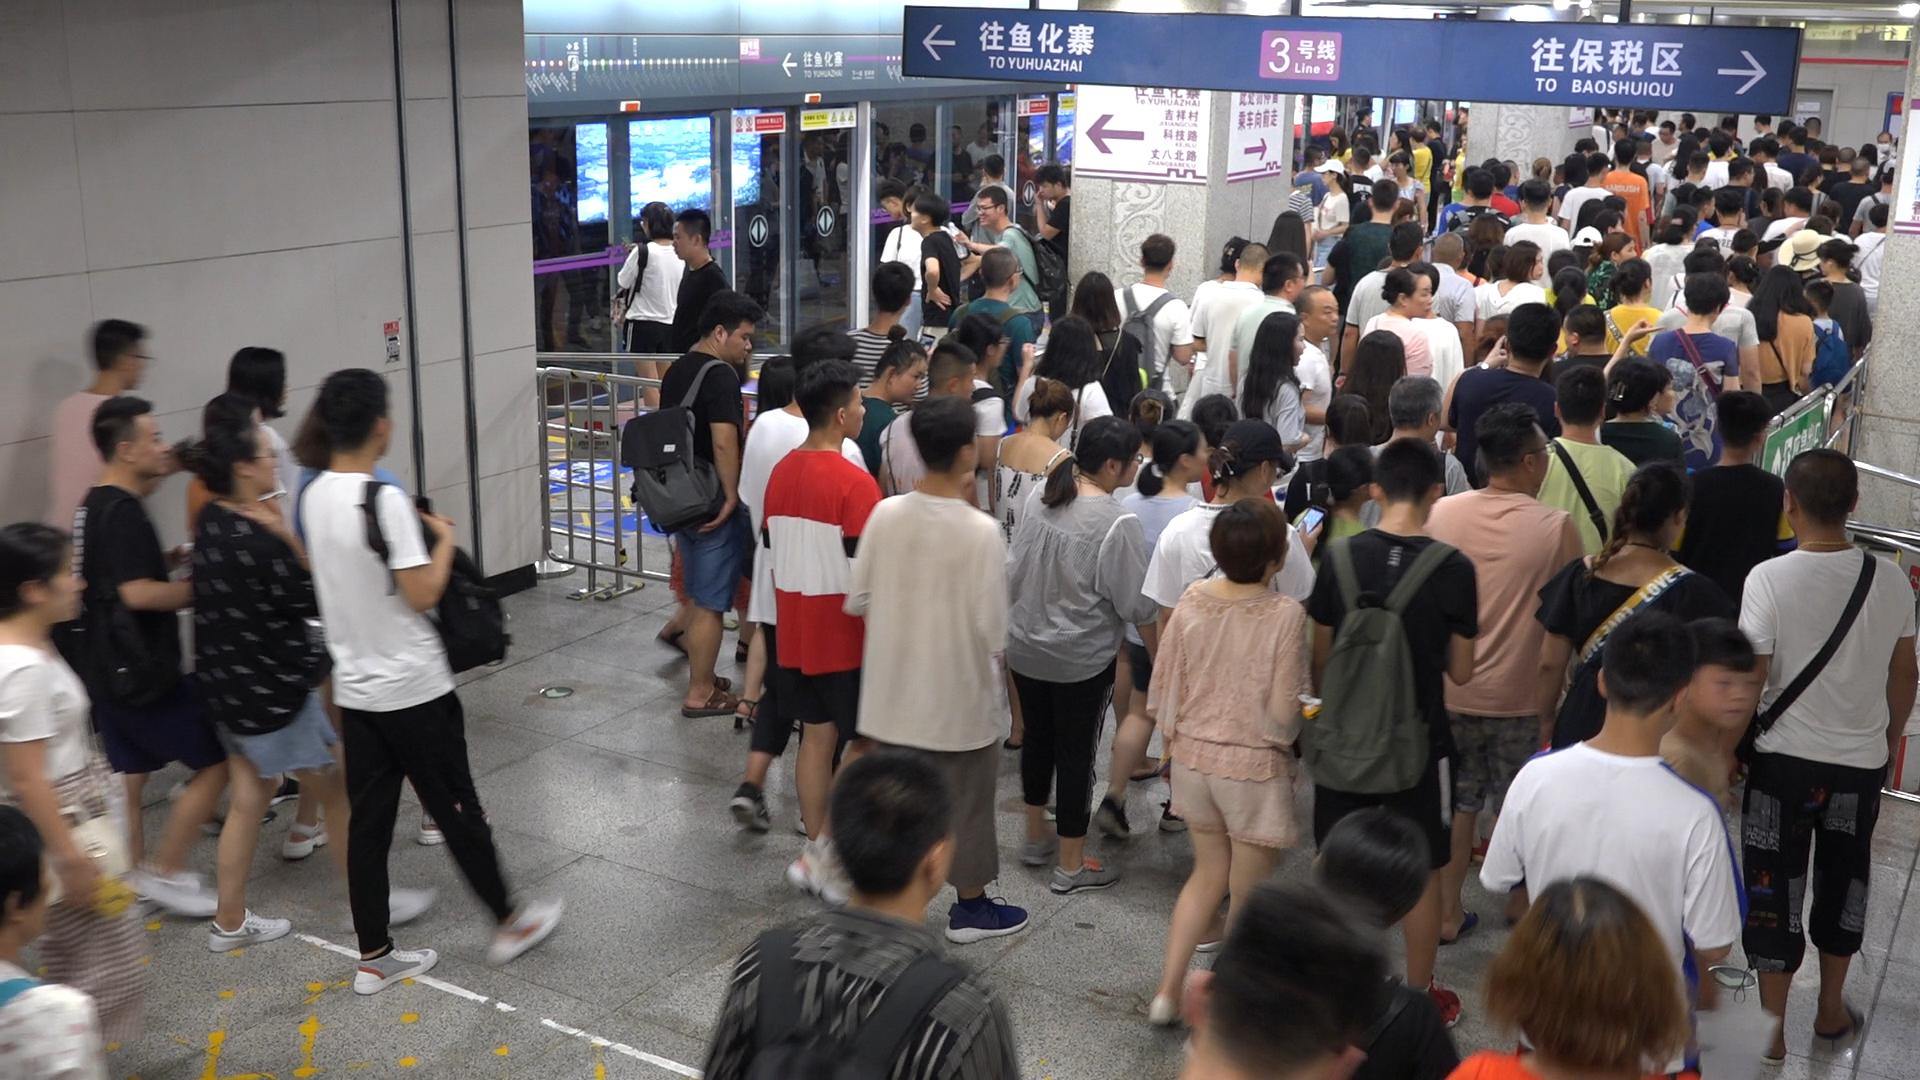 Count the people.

162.